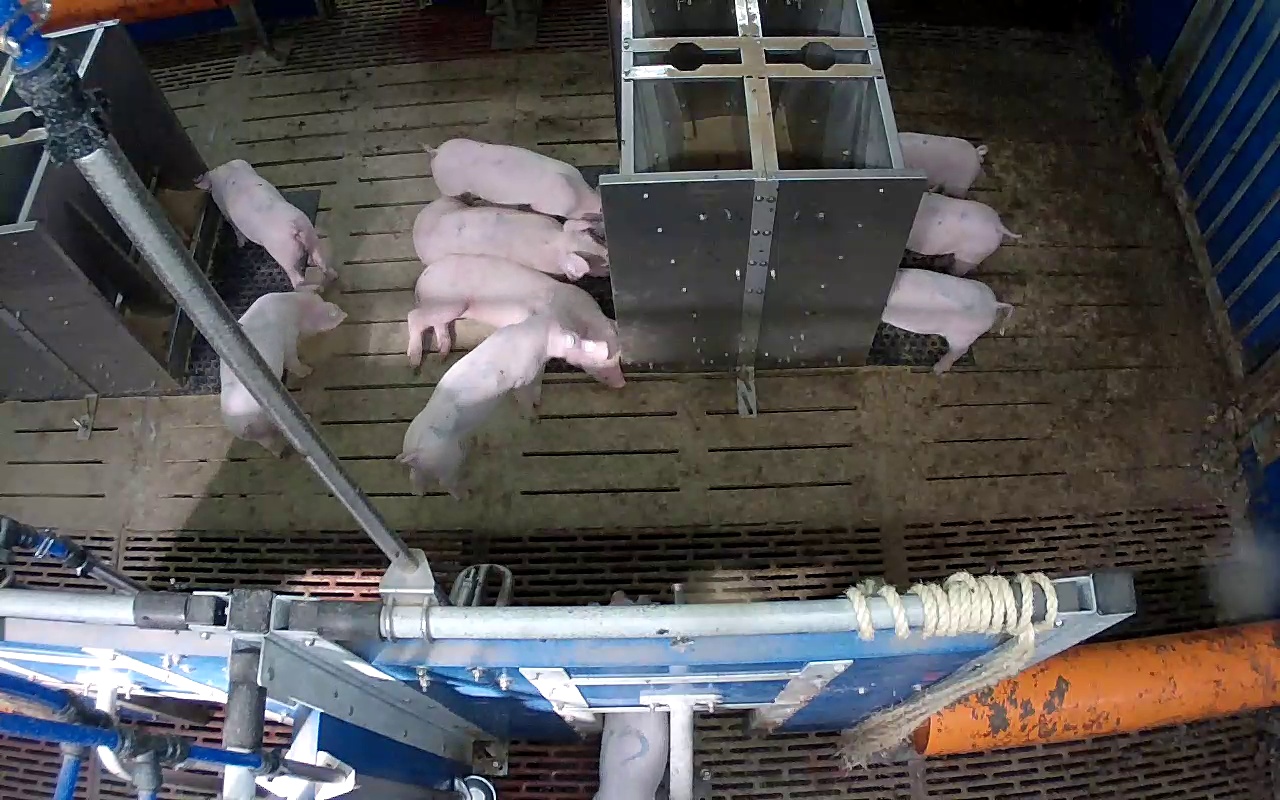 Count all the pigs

10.